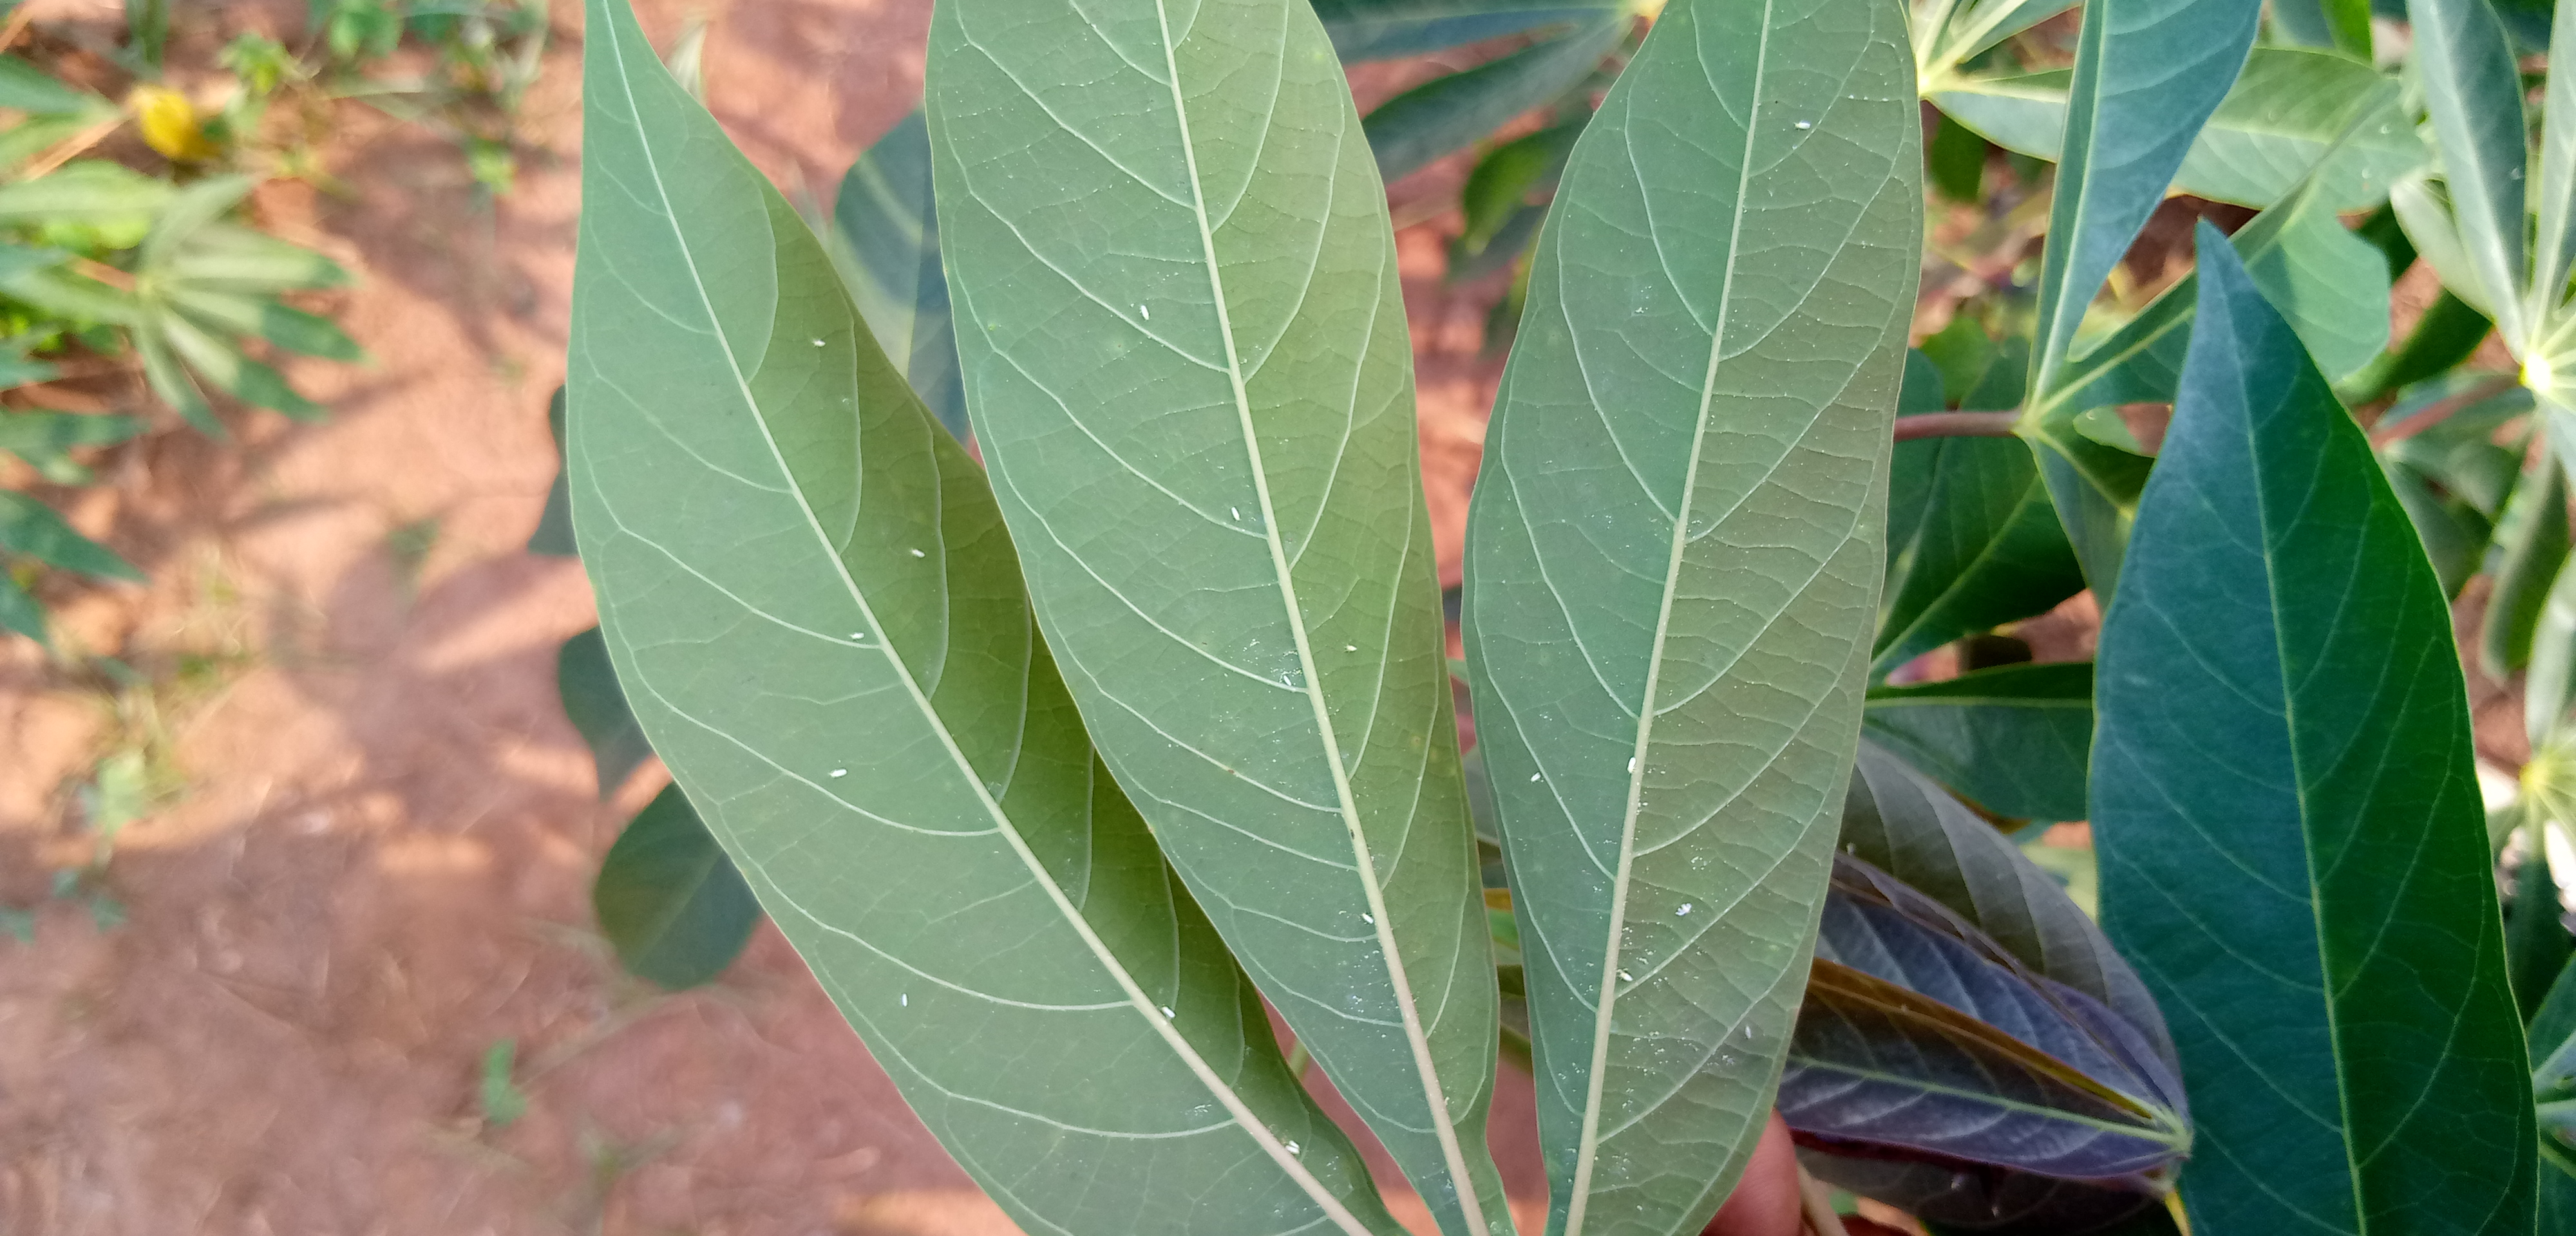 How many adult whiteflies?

17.